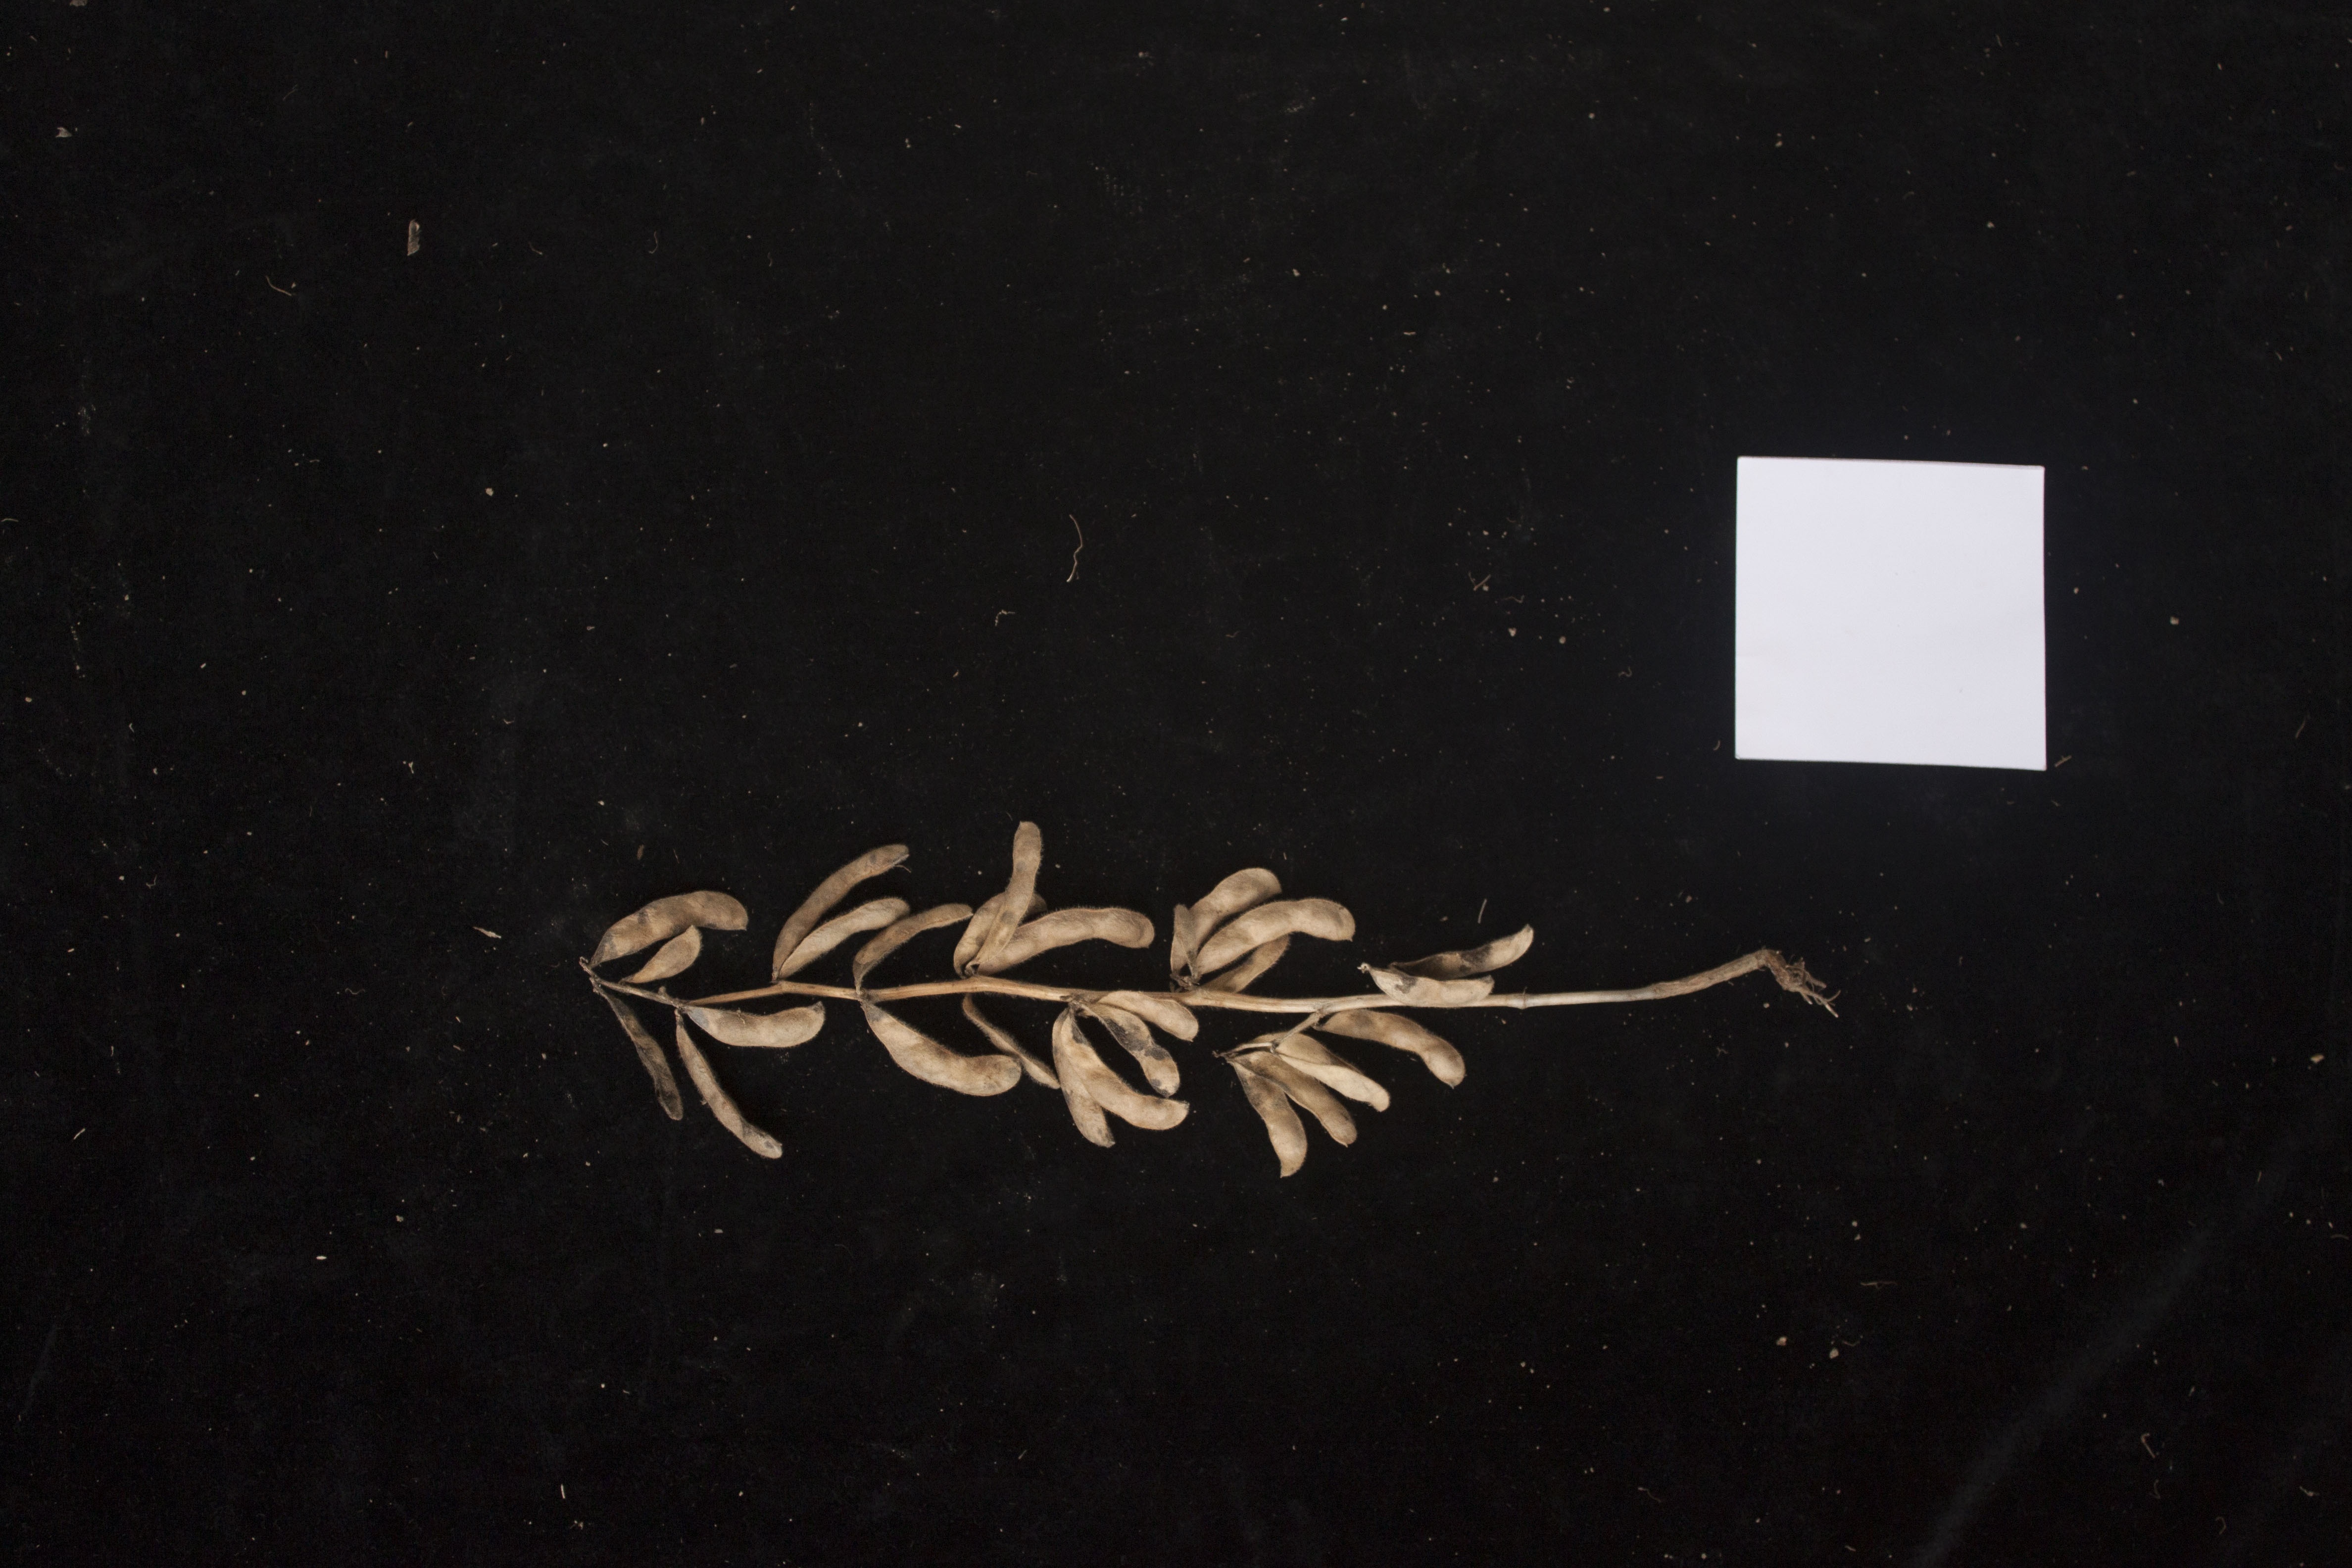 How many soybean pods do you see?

27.